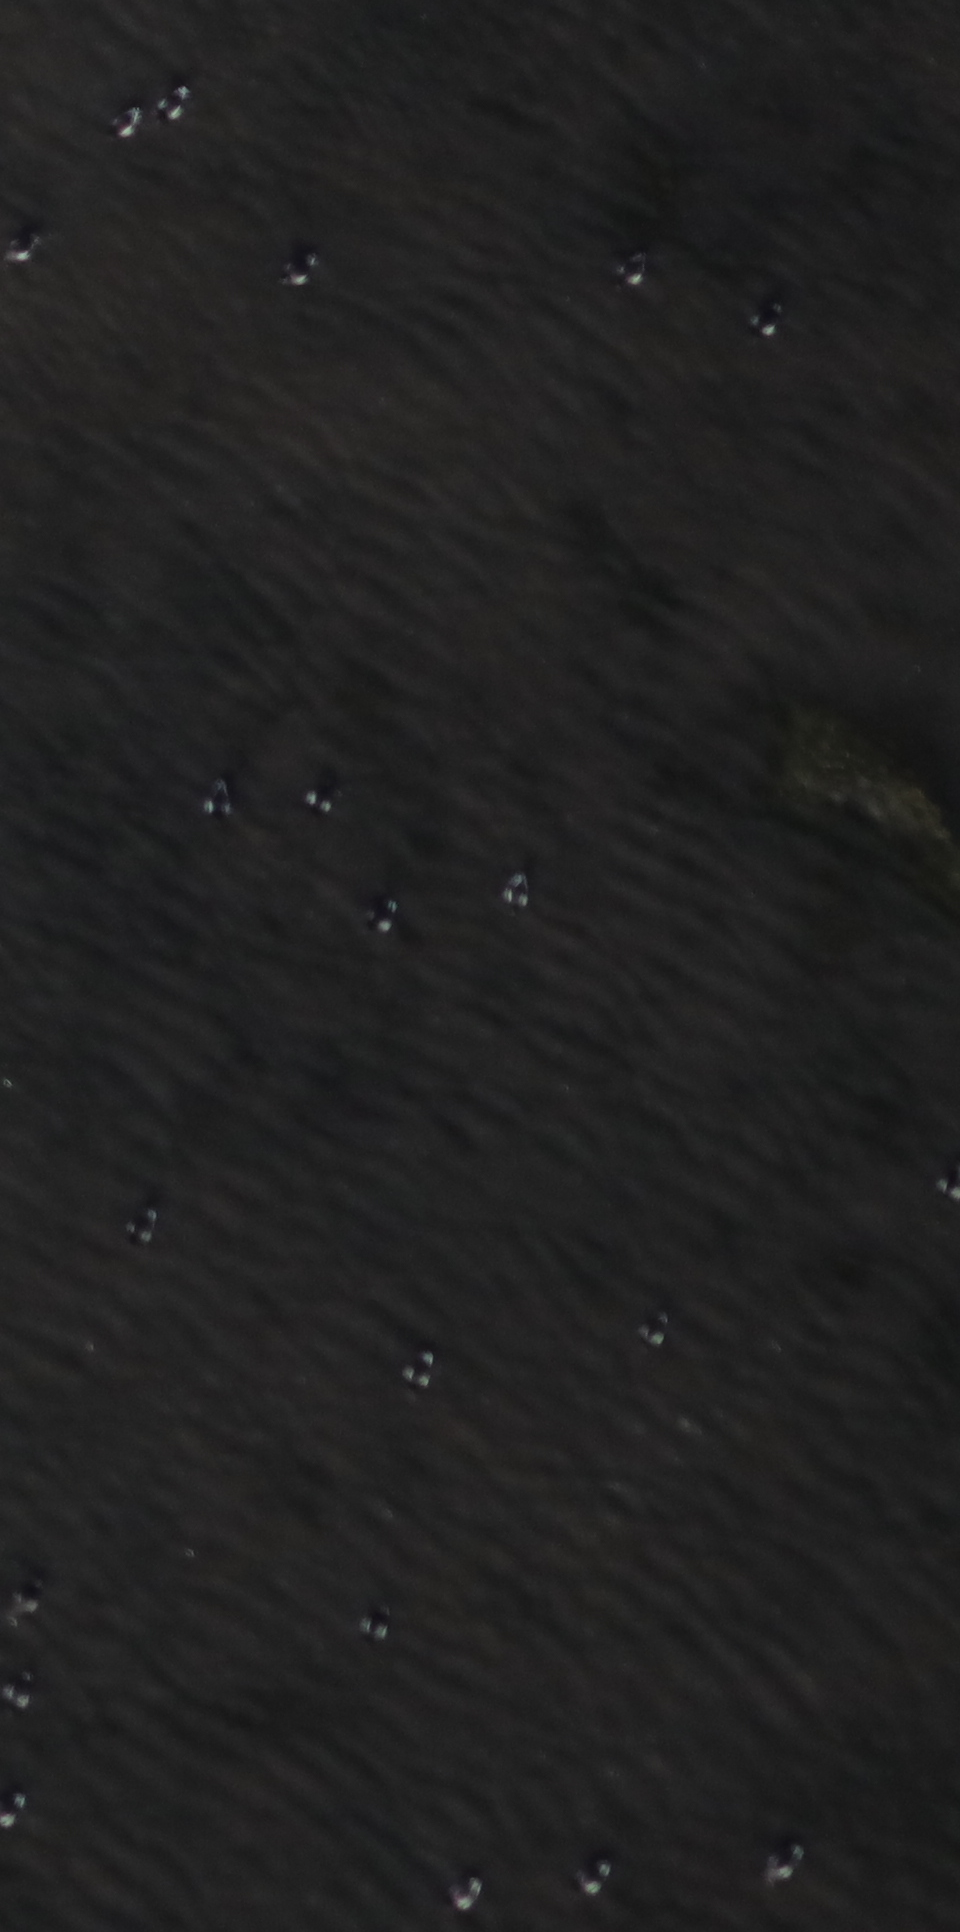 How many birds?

20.